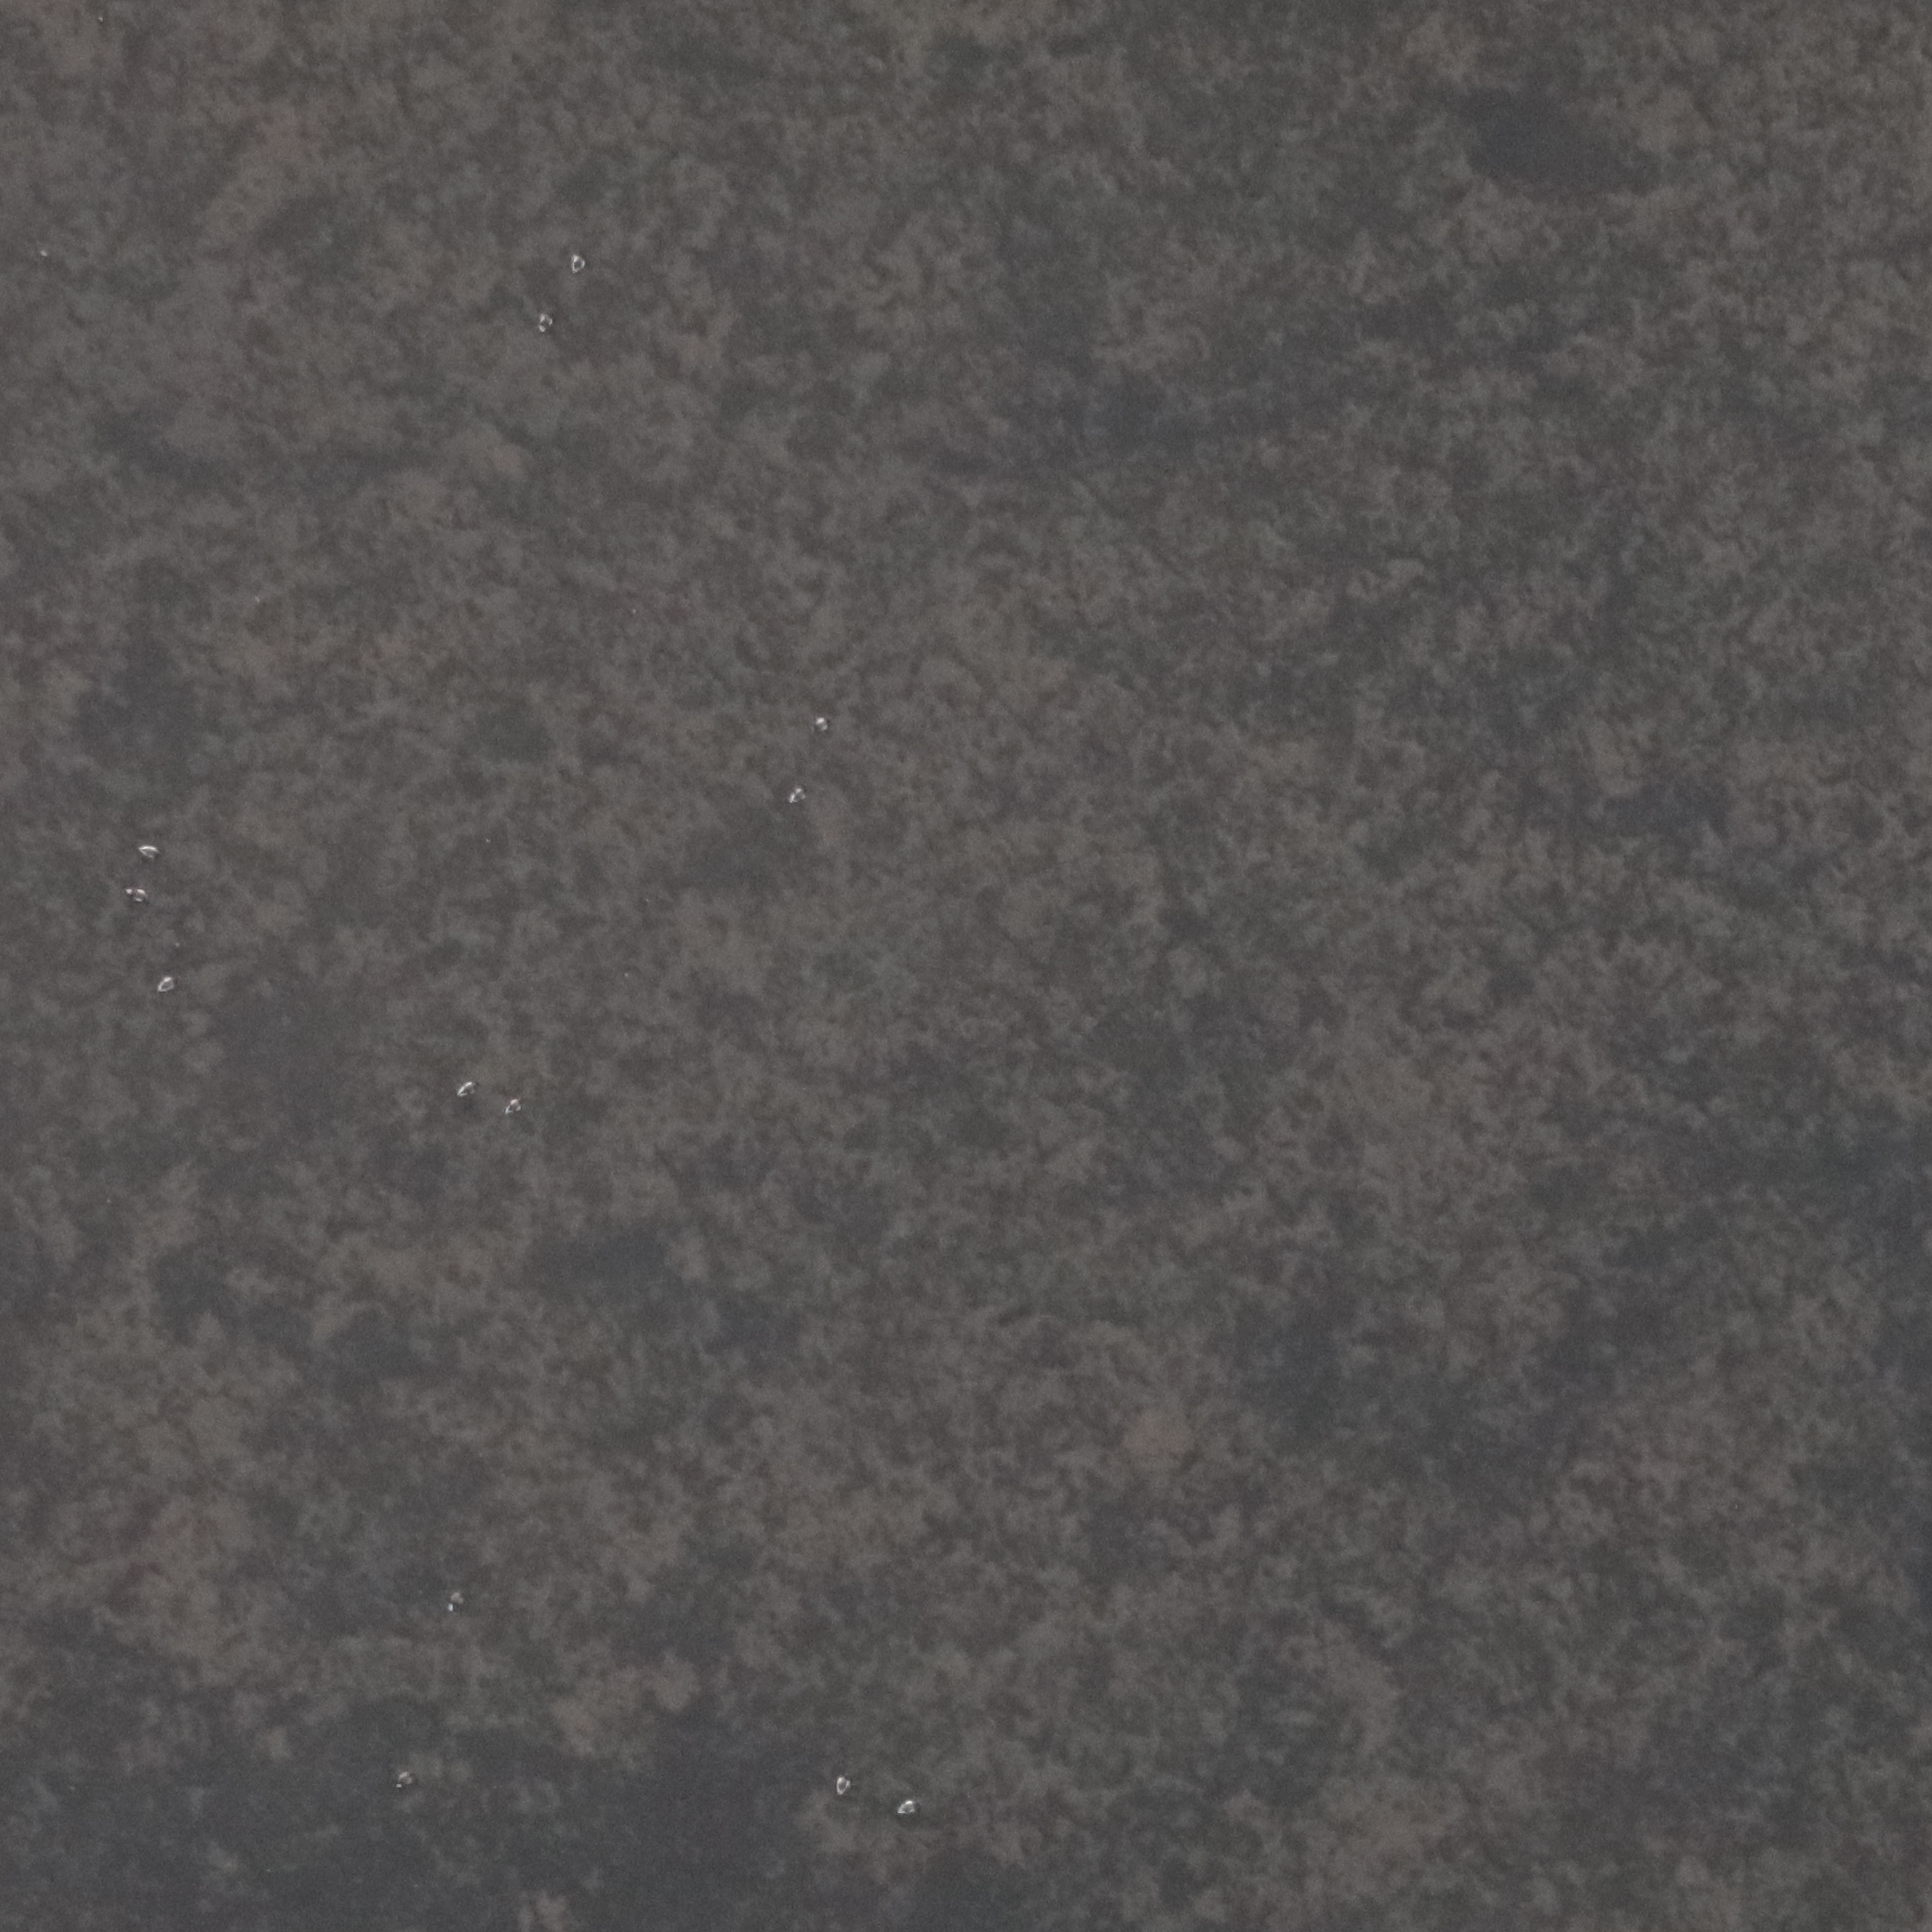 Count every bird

13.